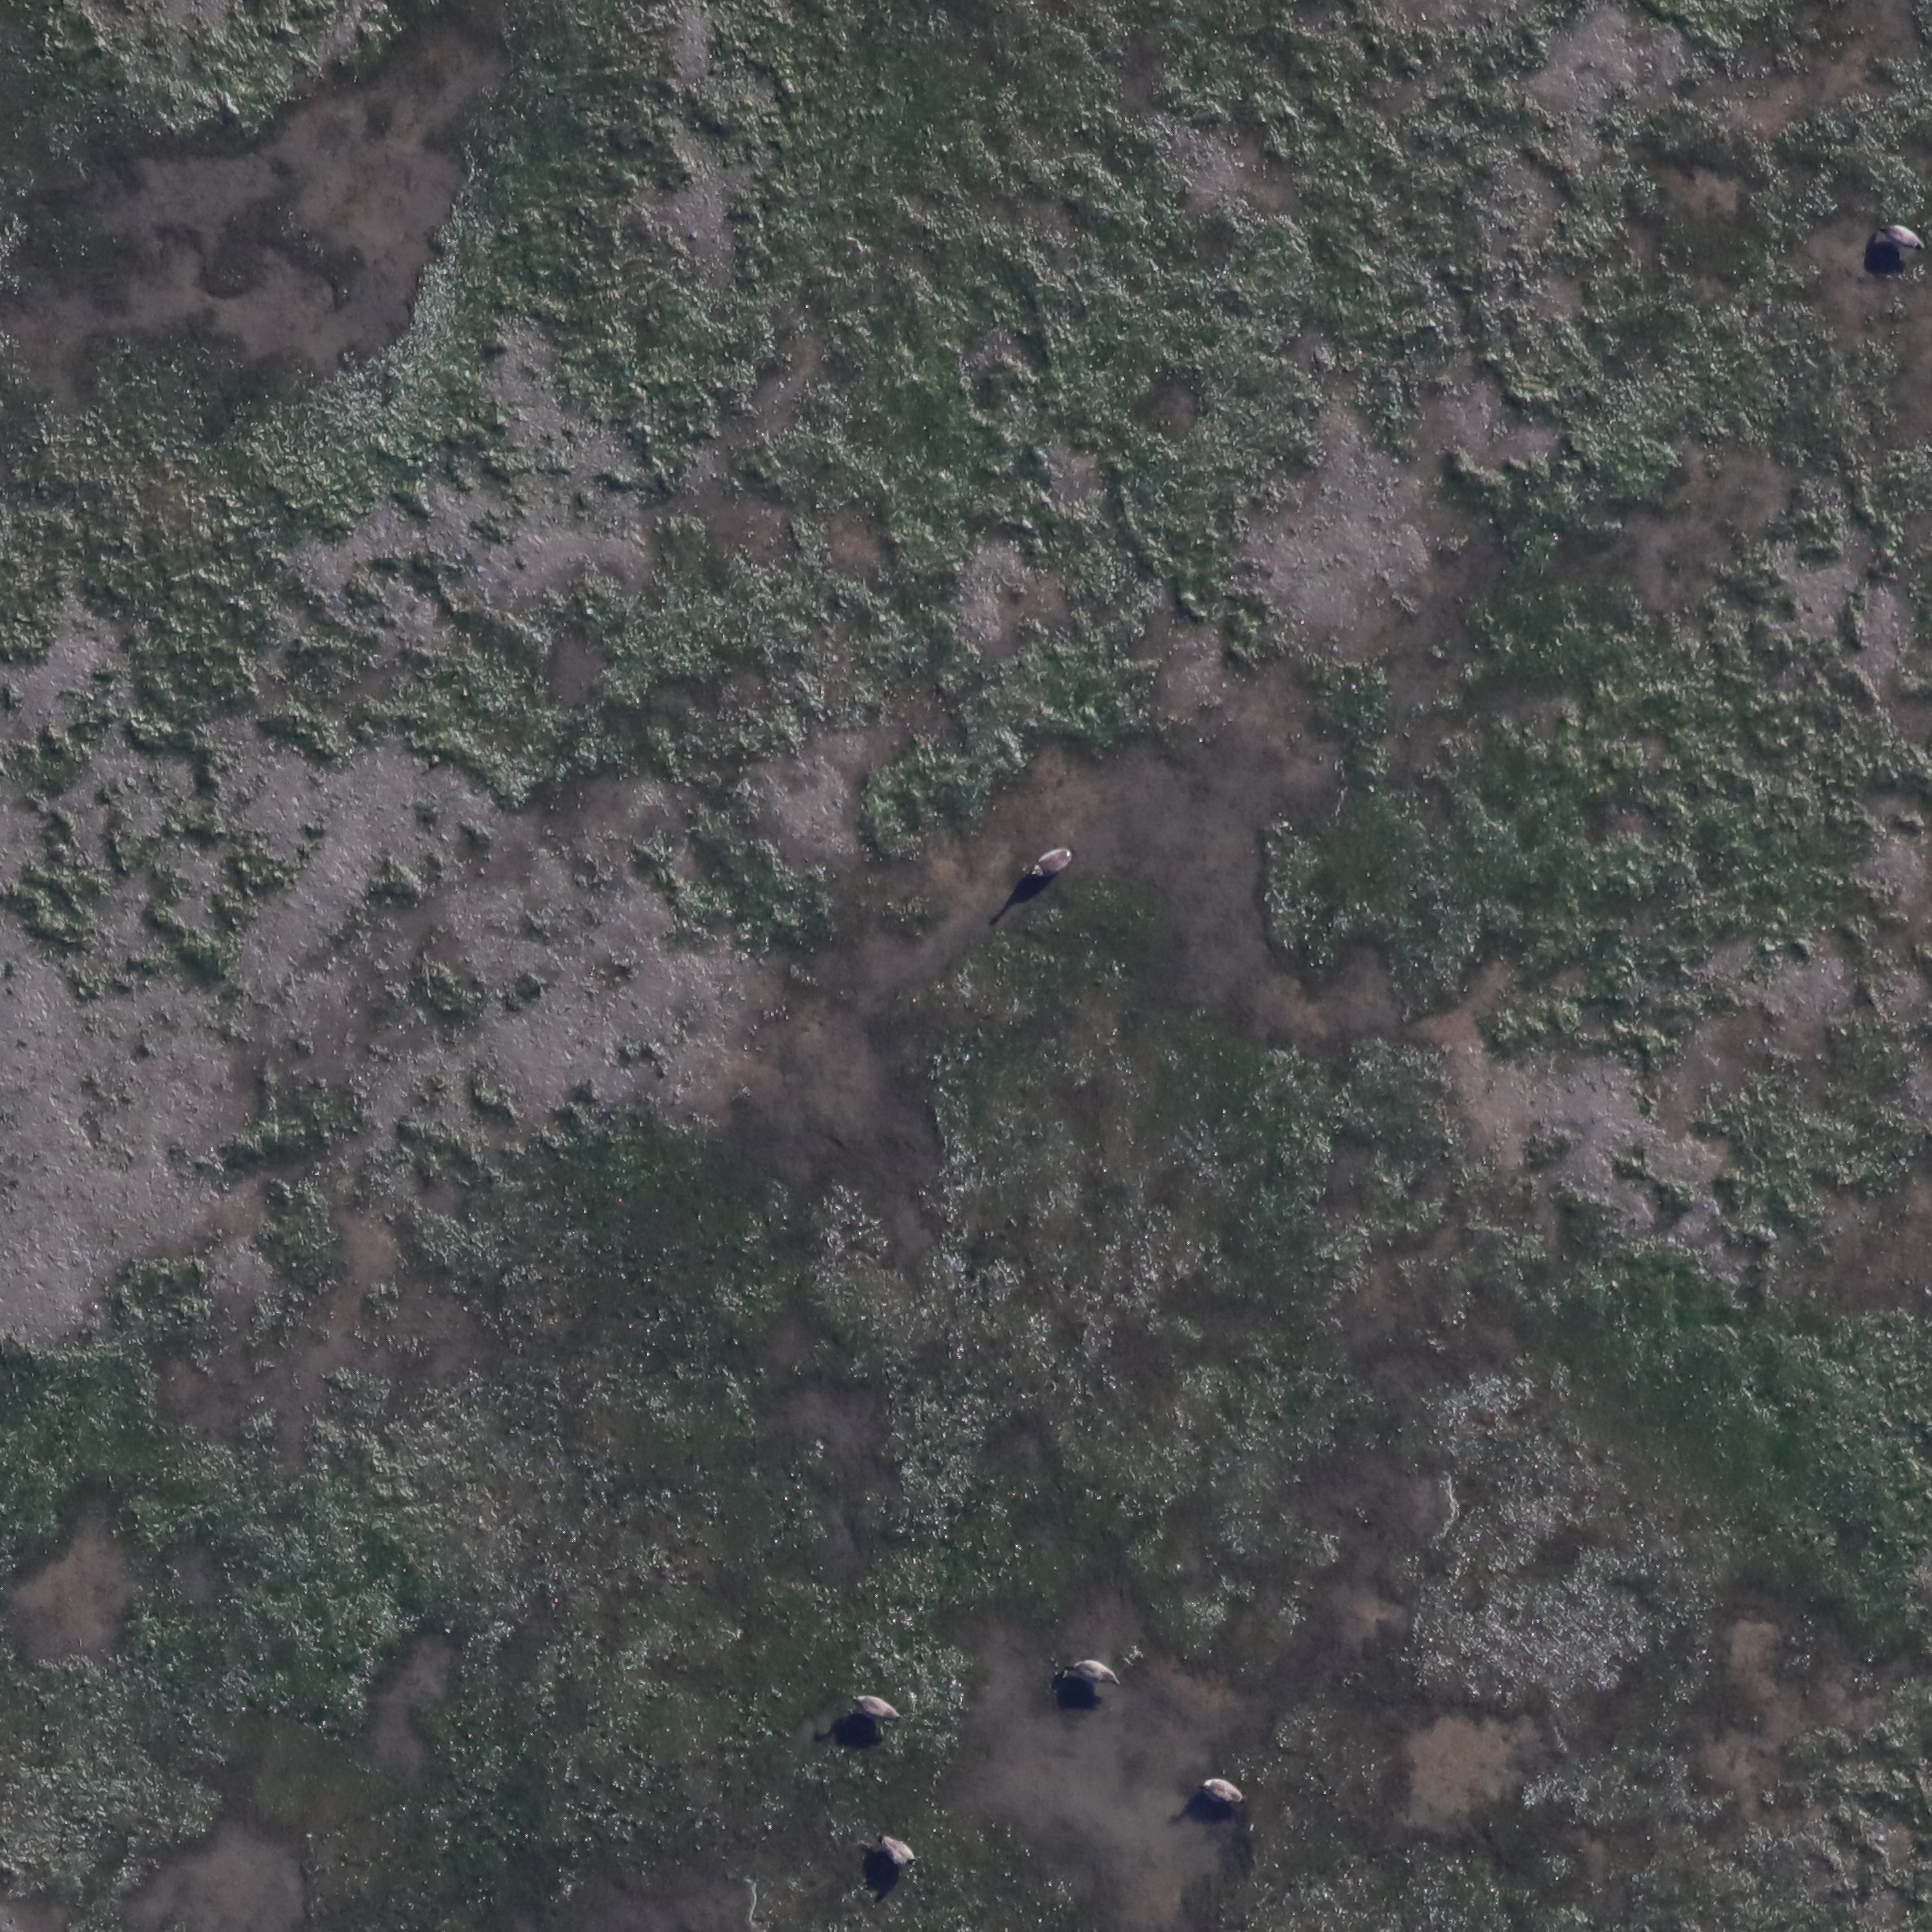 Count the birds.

6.